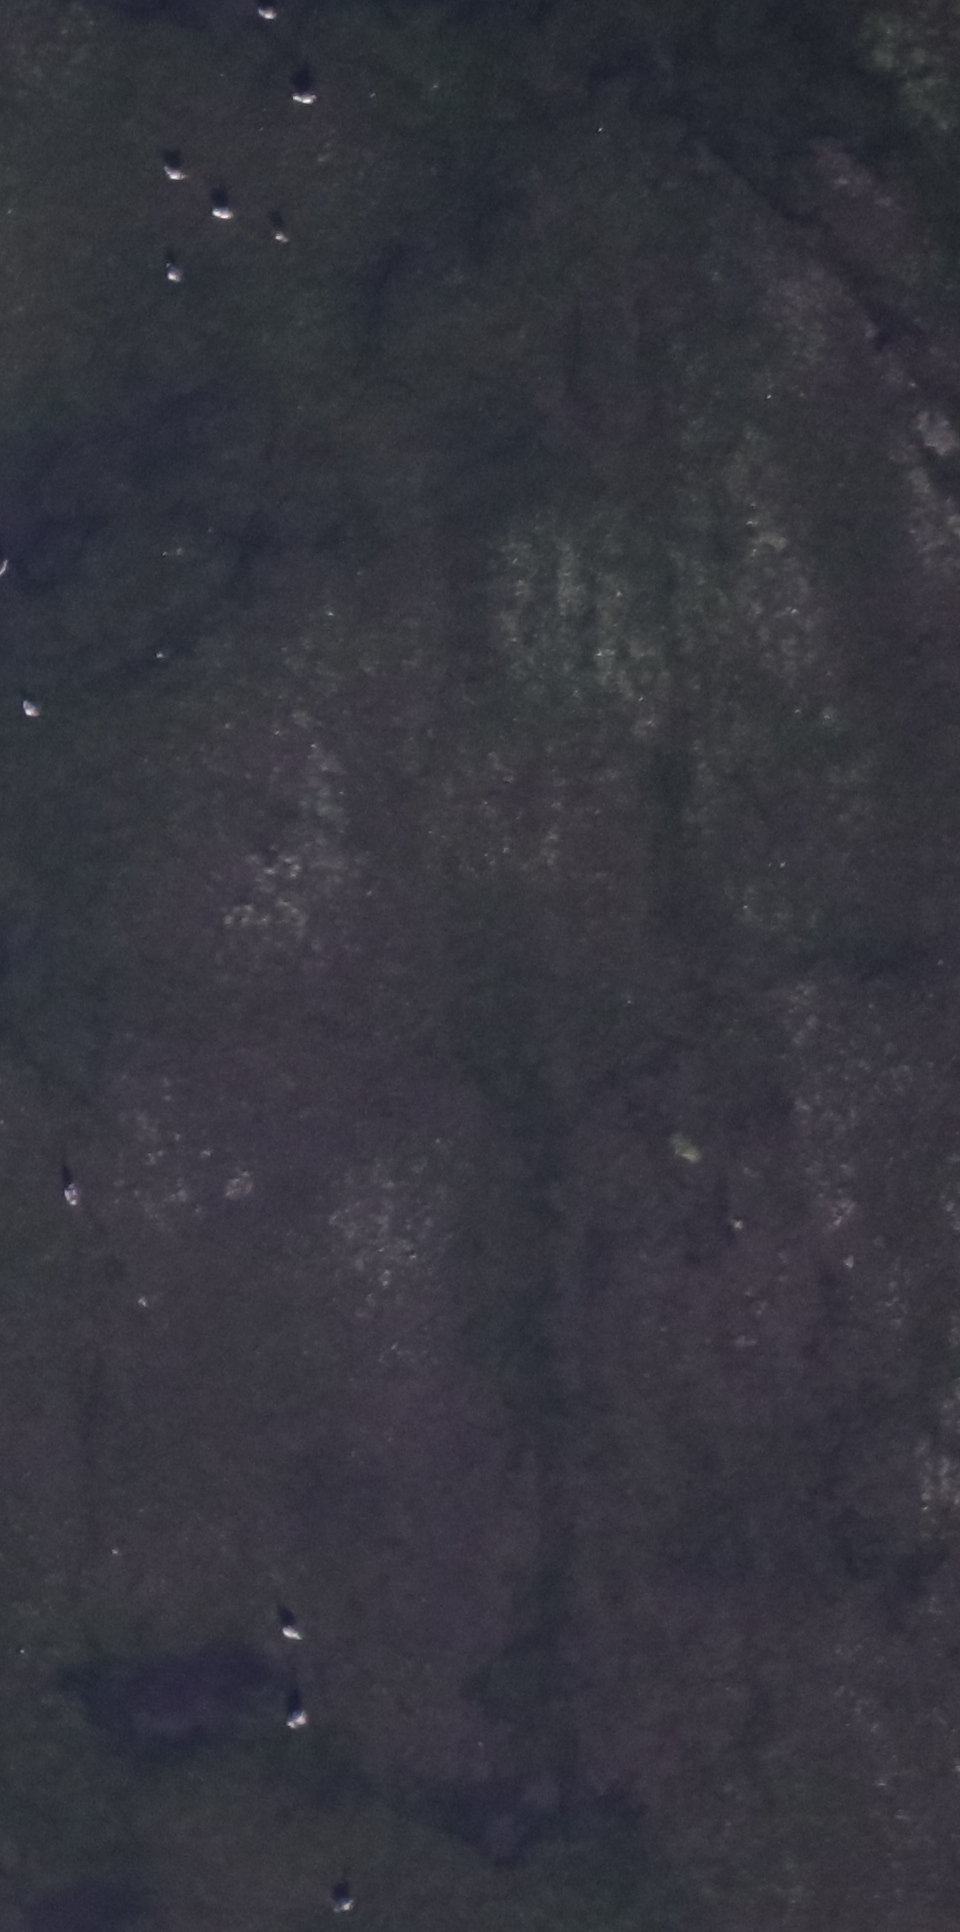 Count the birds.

12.